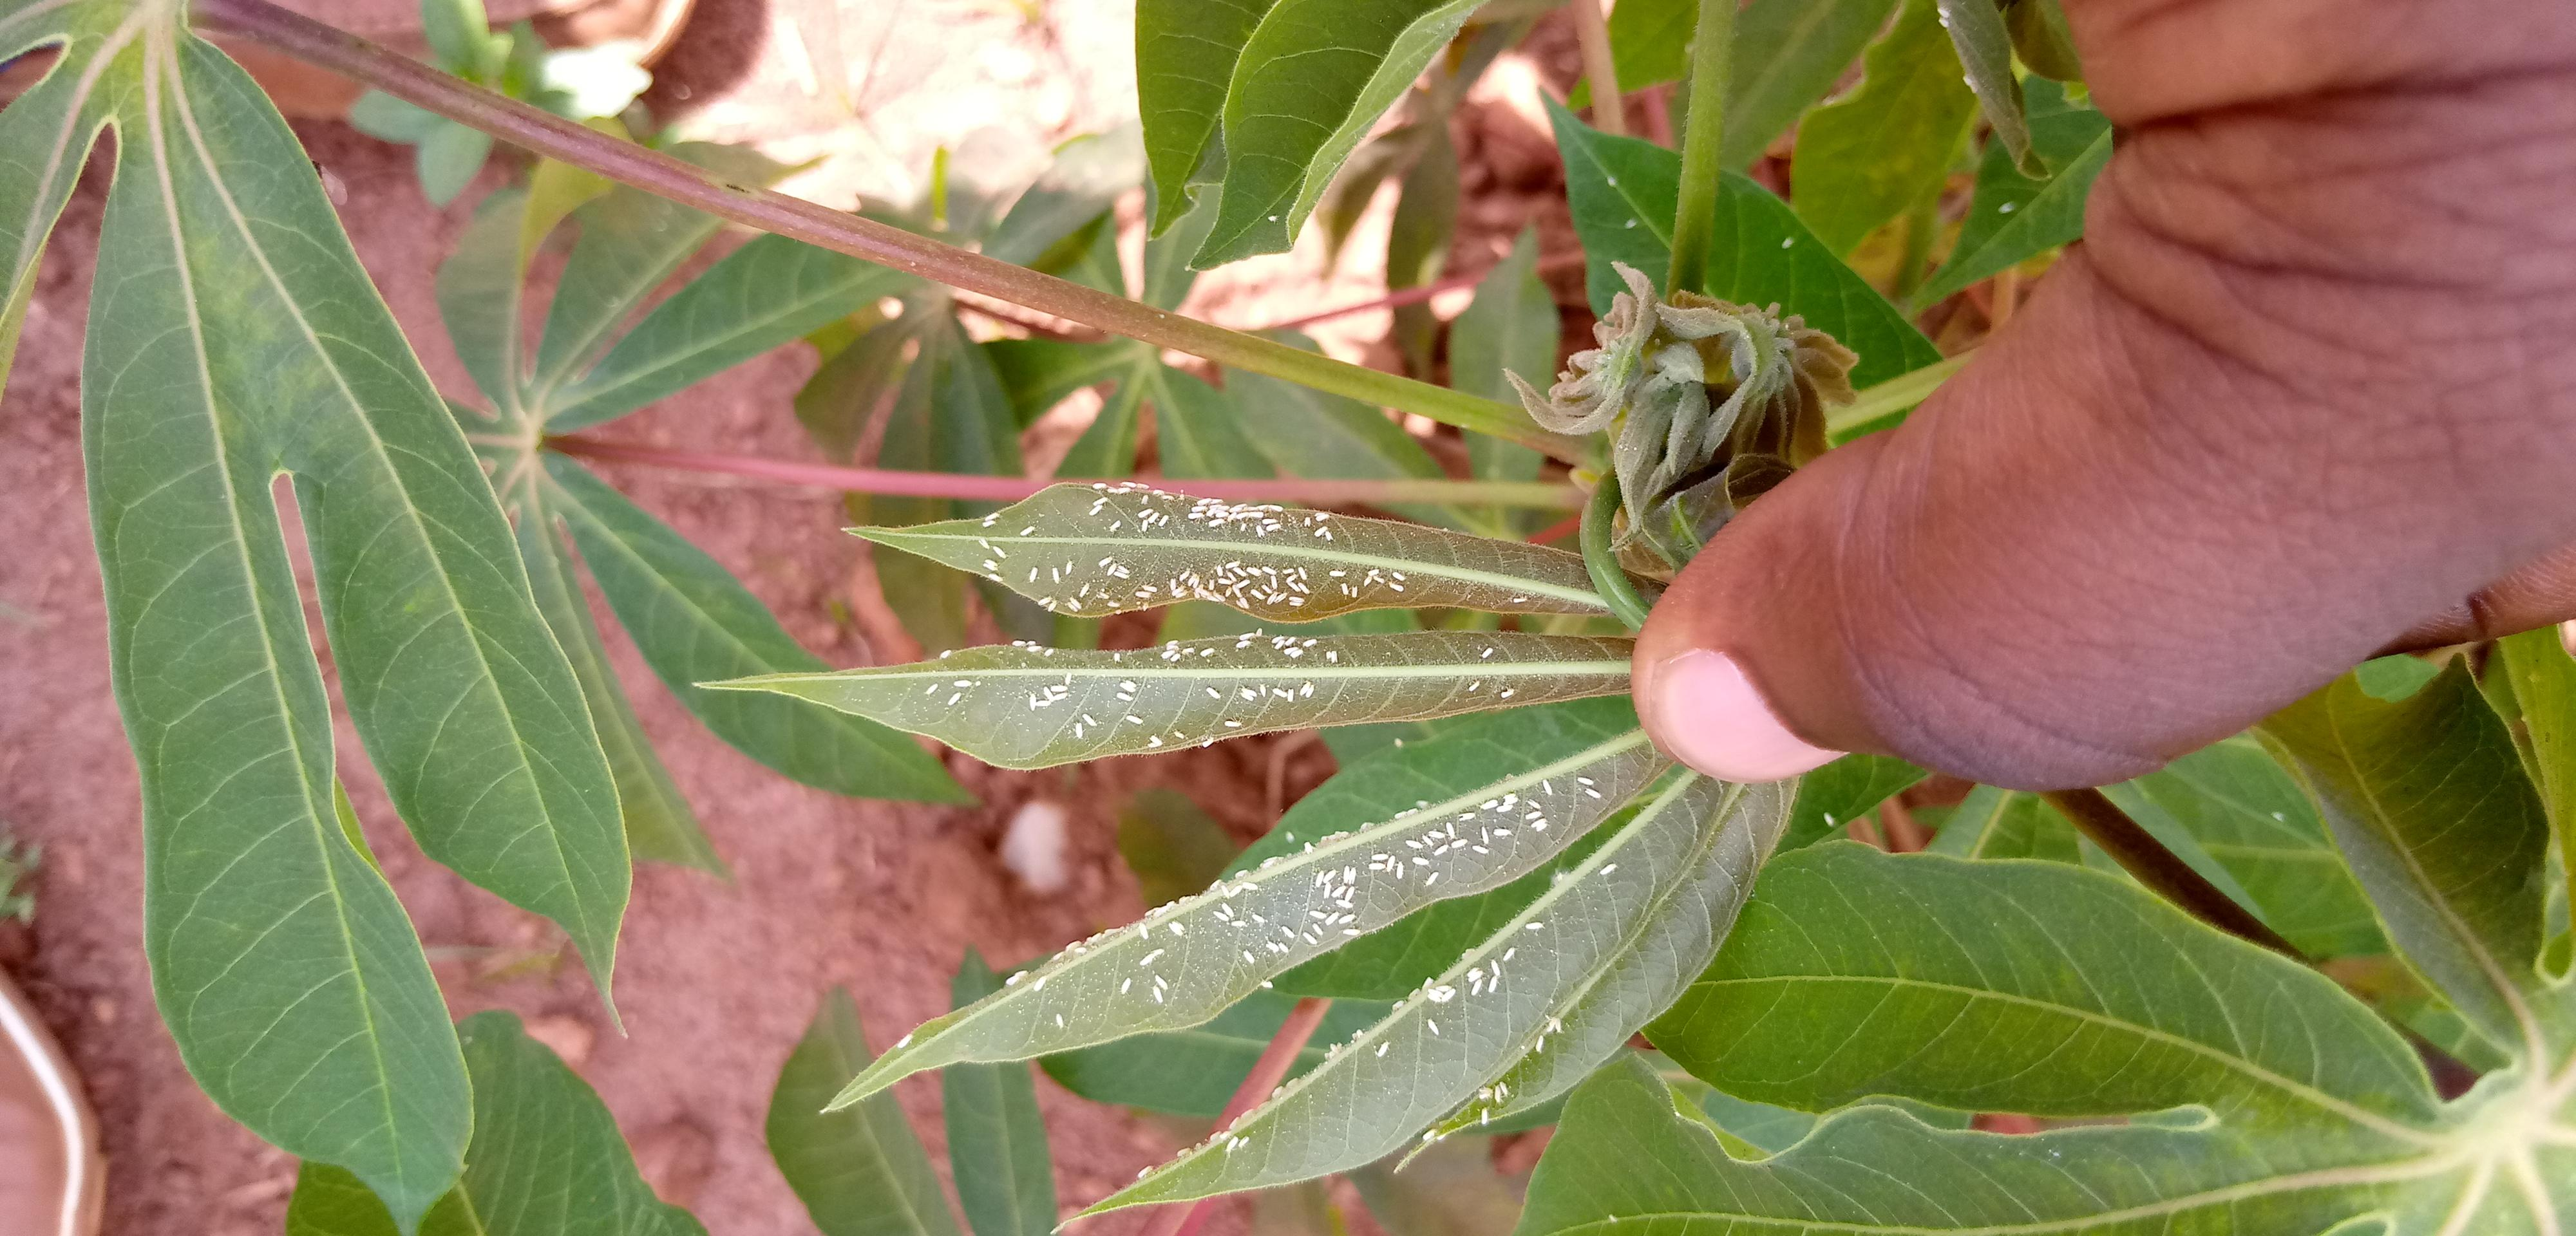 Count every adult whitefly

277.